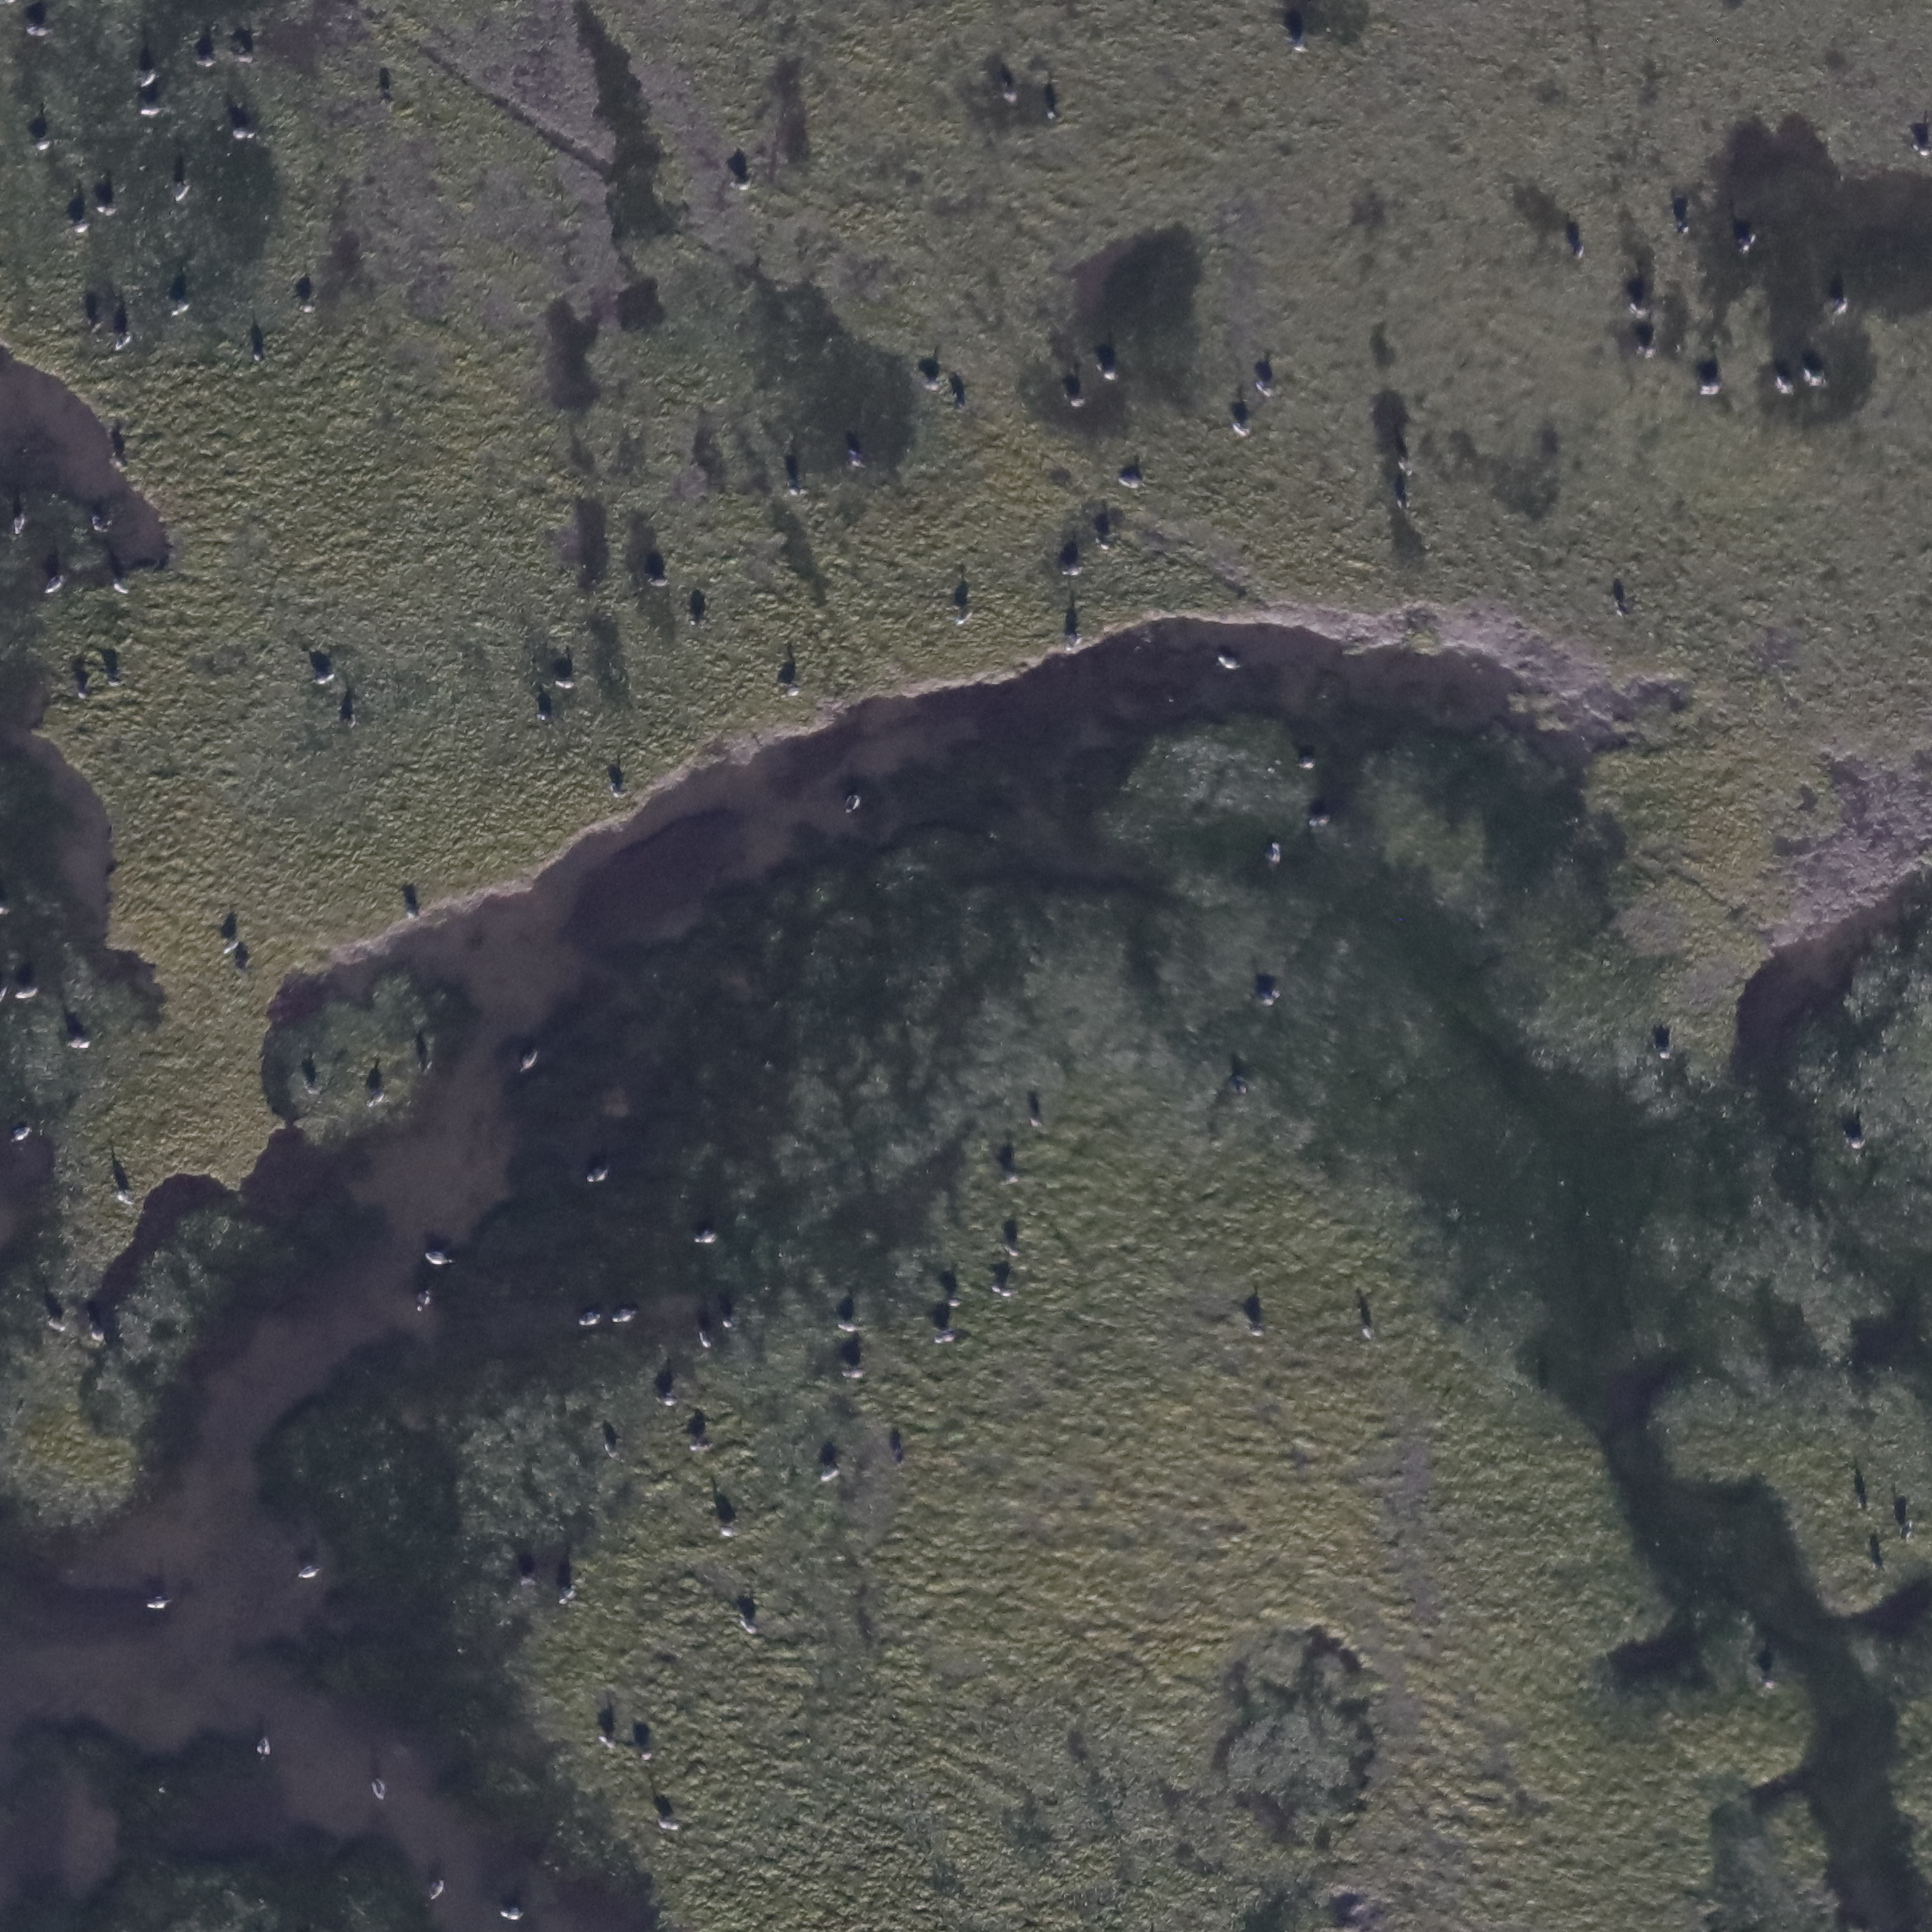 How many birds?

123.